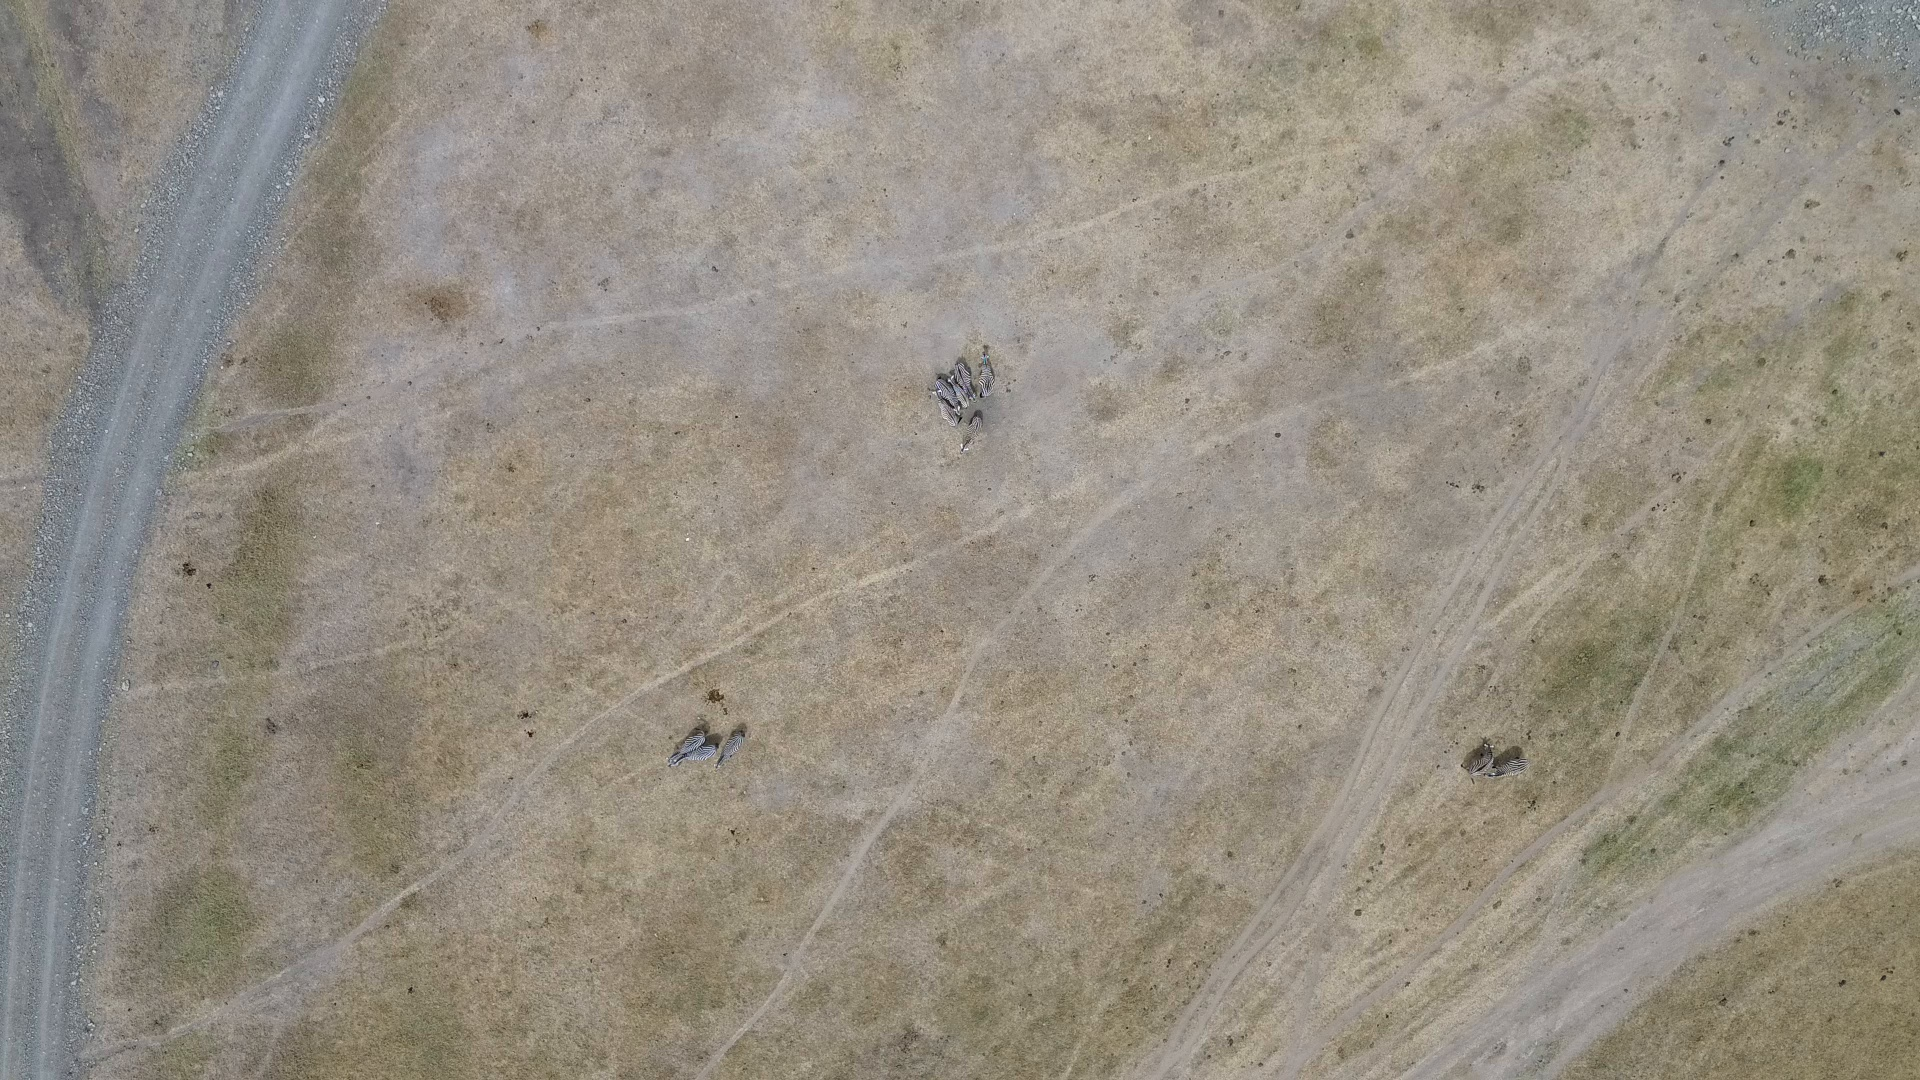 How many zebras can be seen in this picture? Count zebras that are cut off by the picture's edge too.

11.